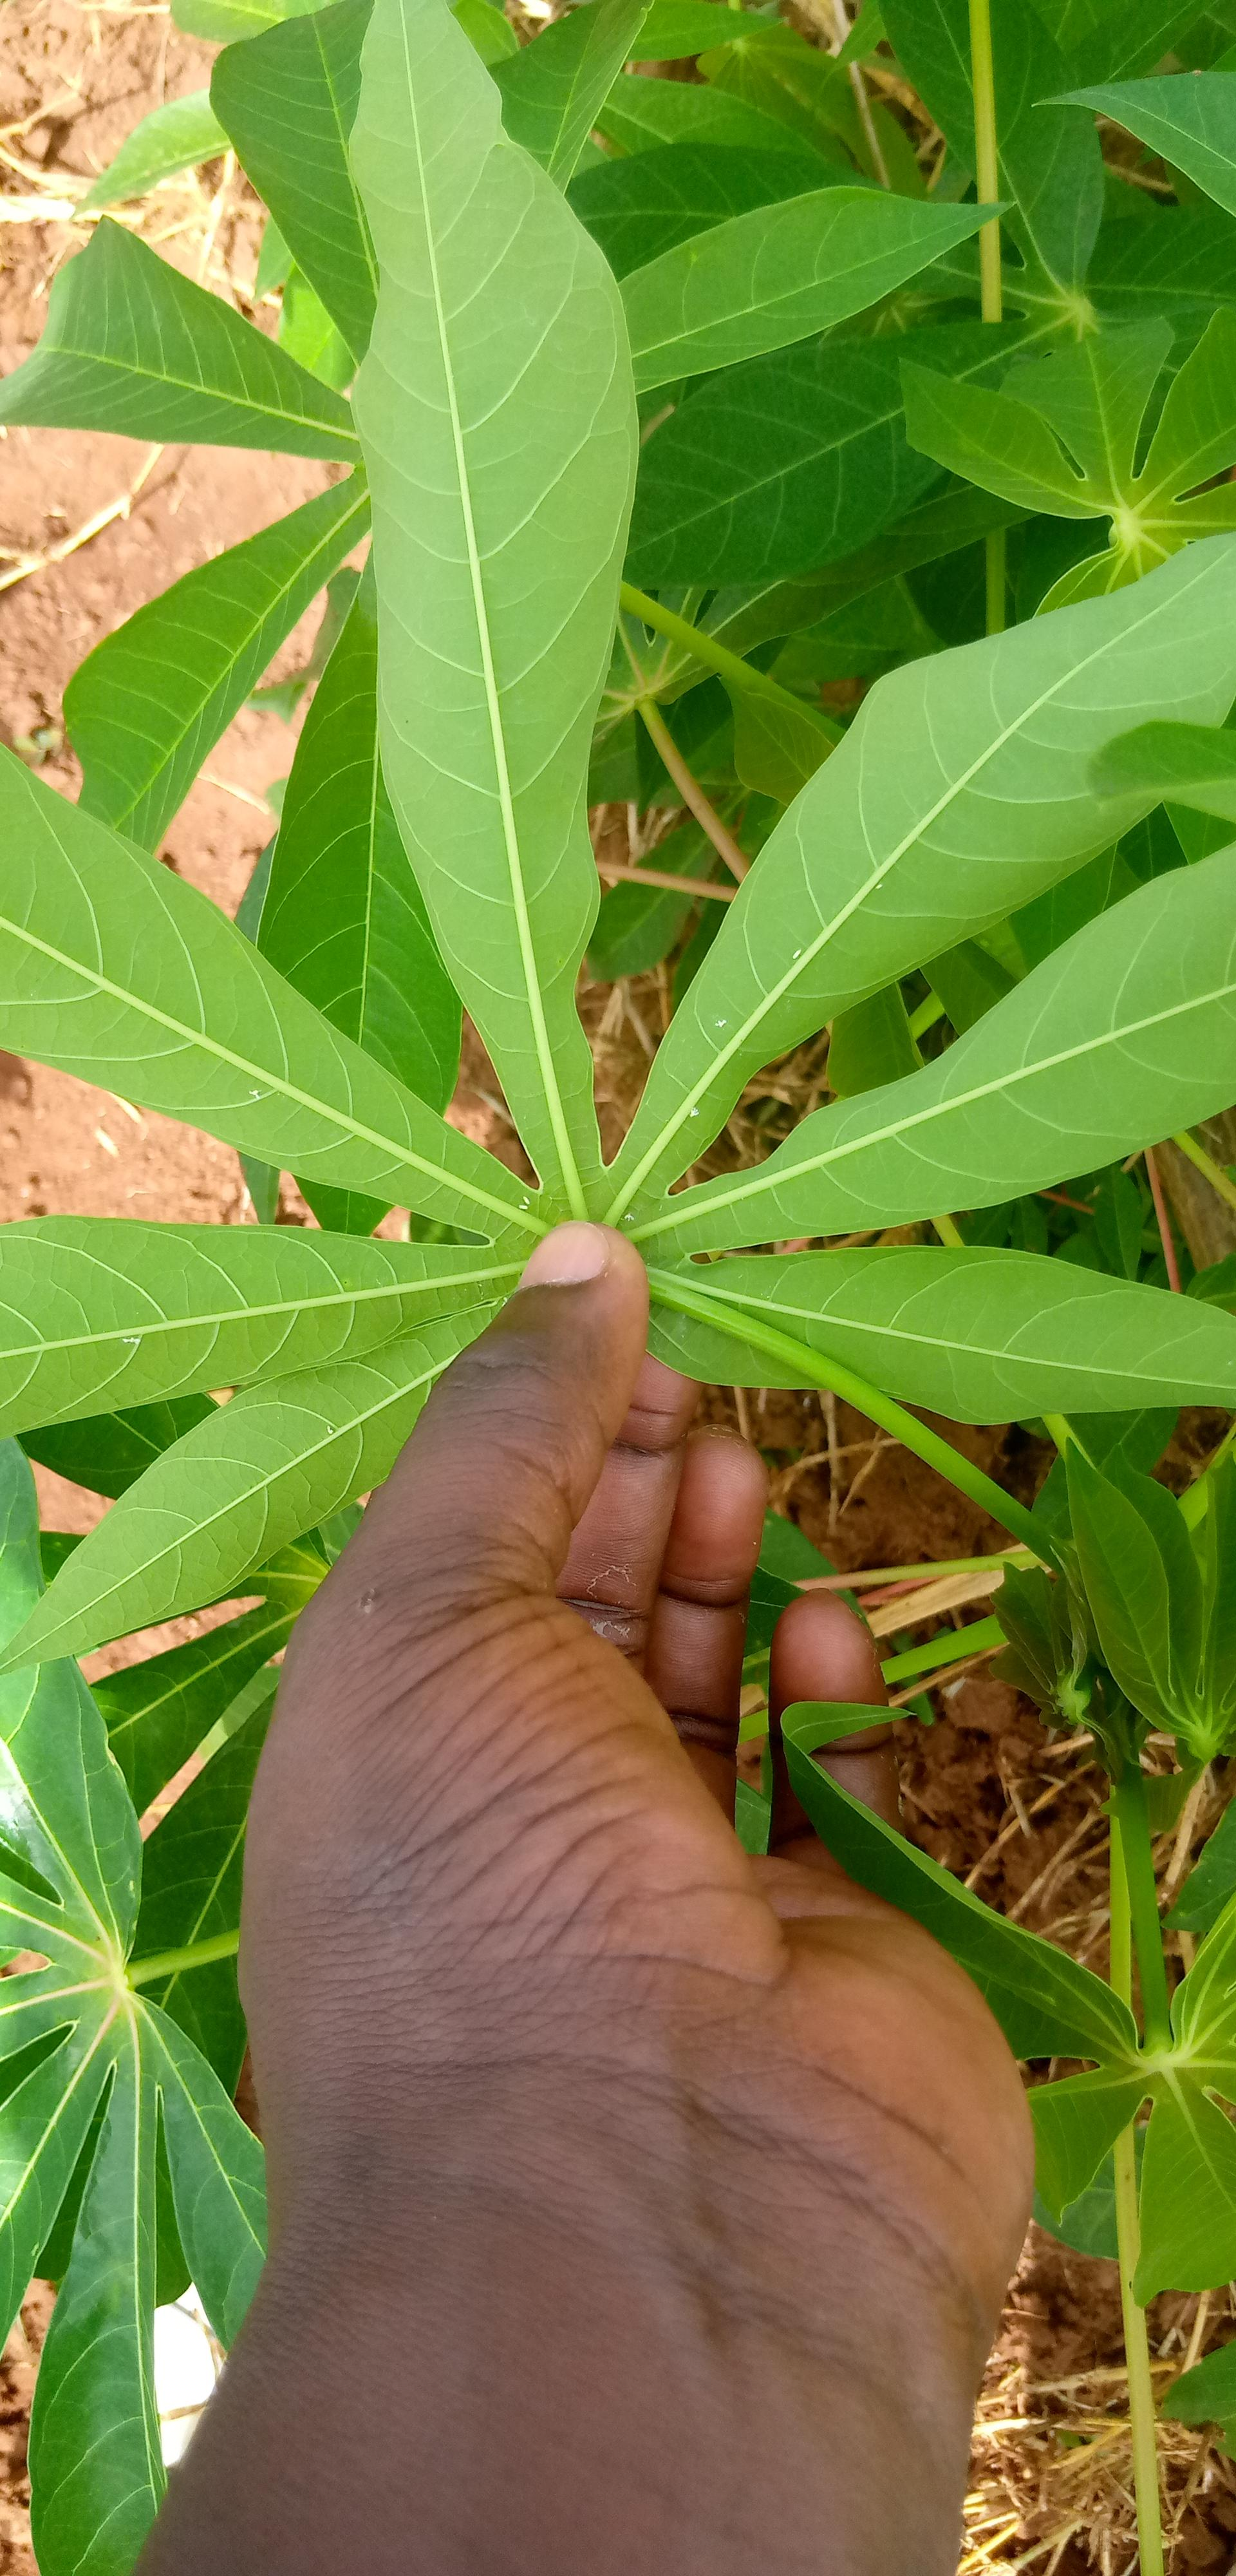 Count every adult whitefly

9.